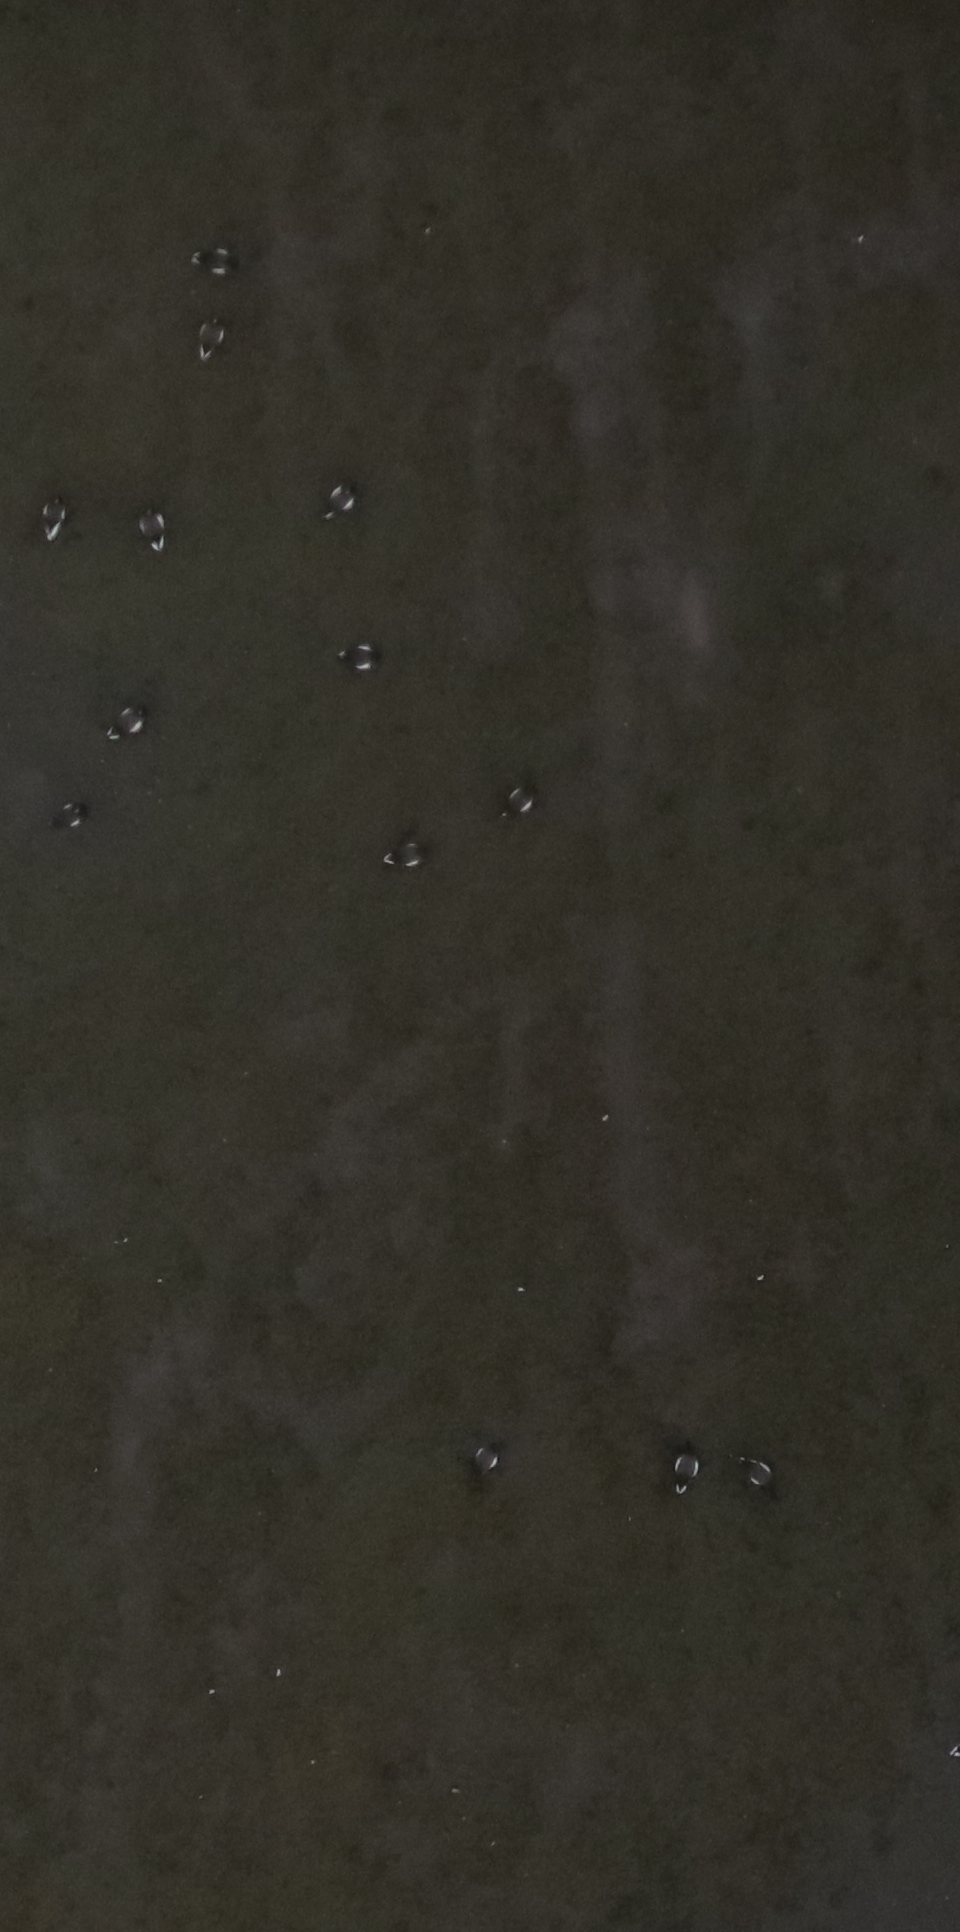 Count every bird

13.